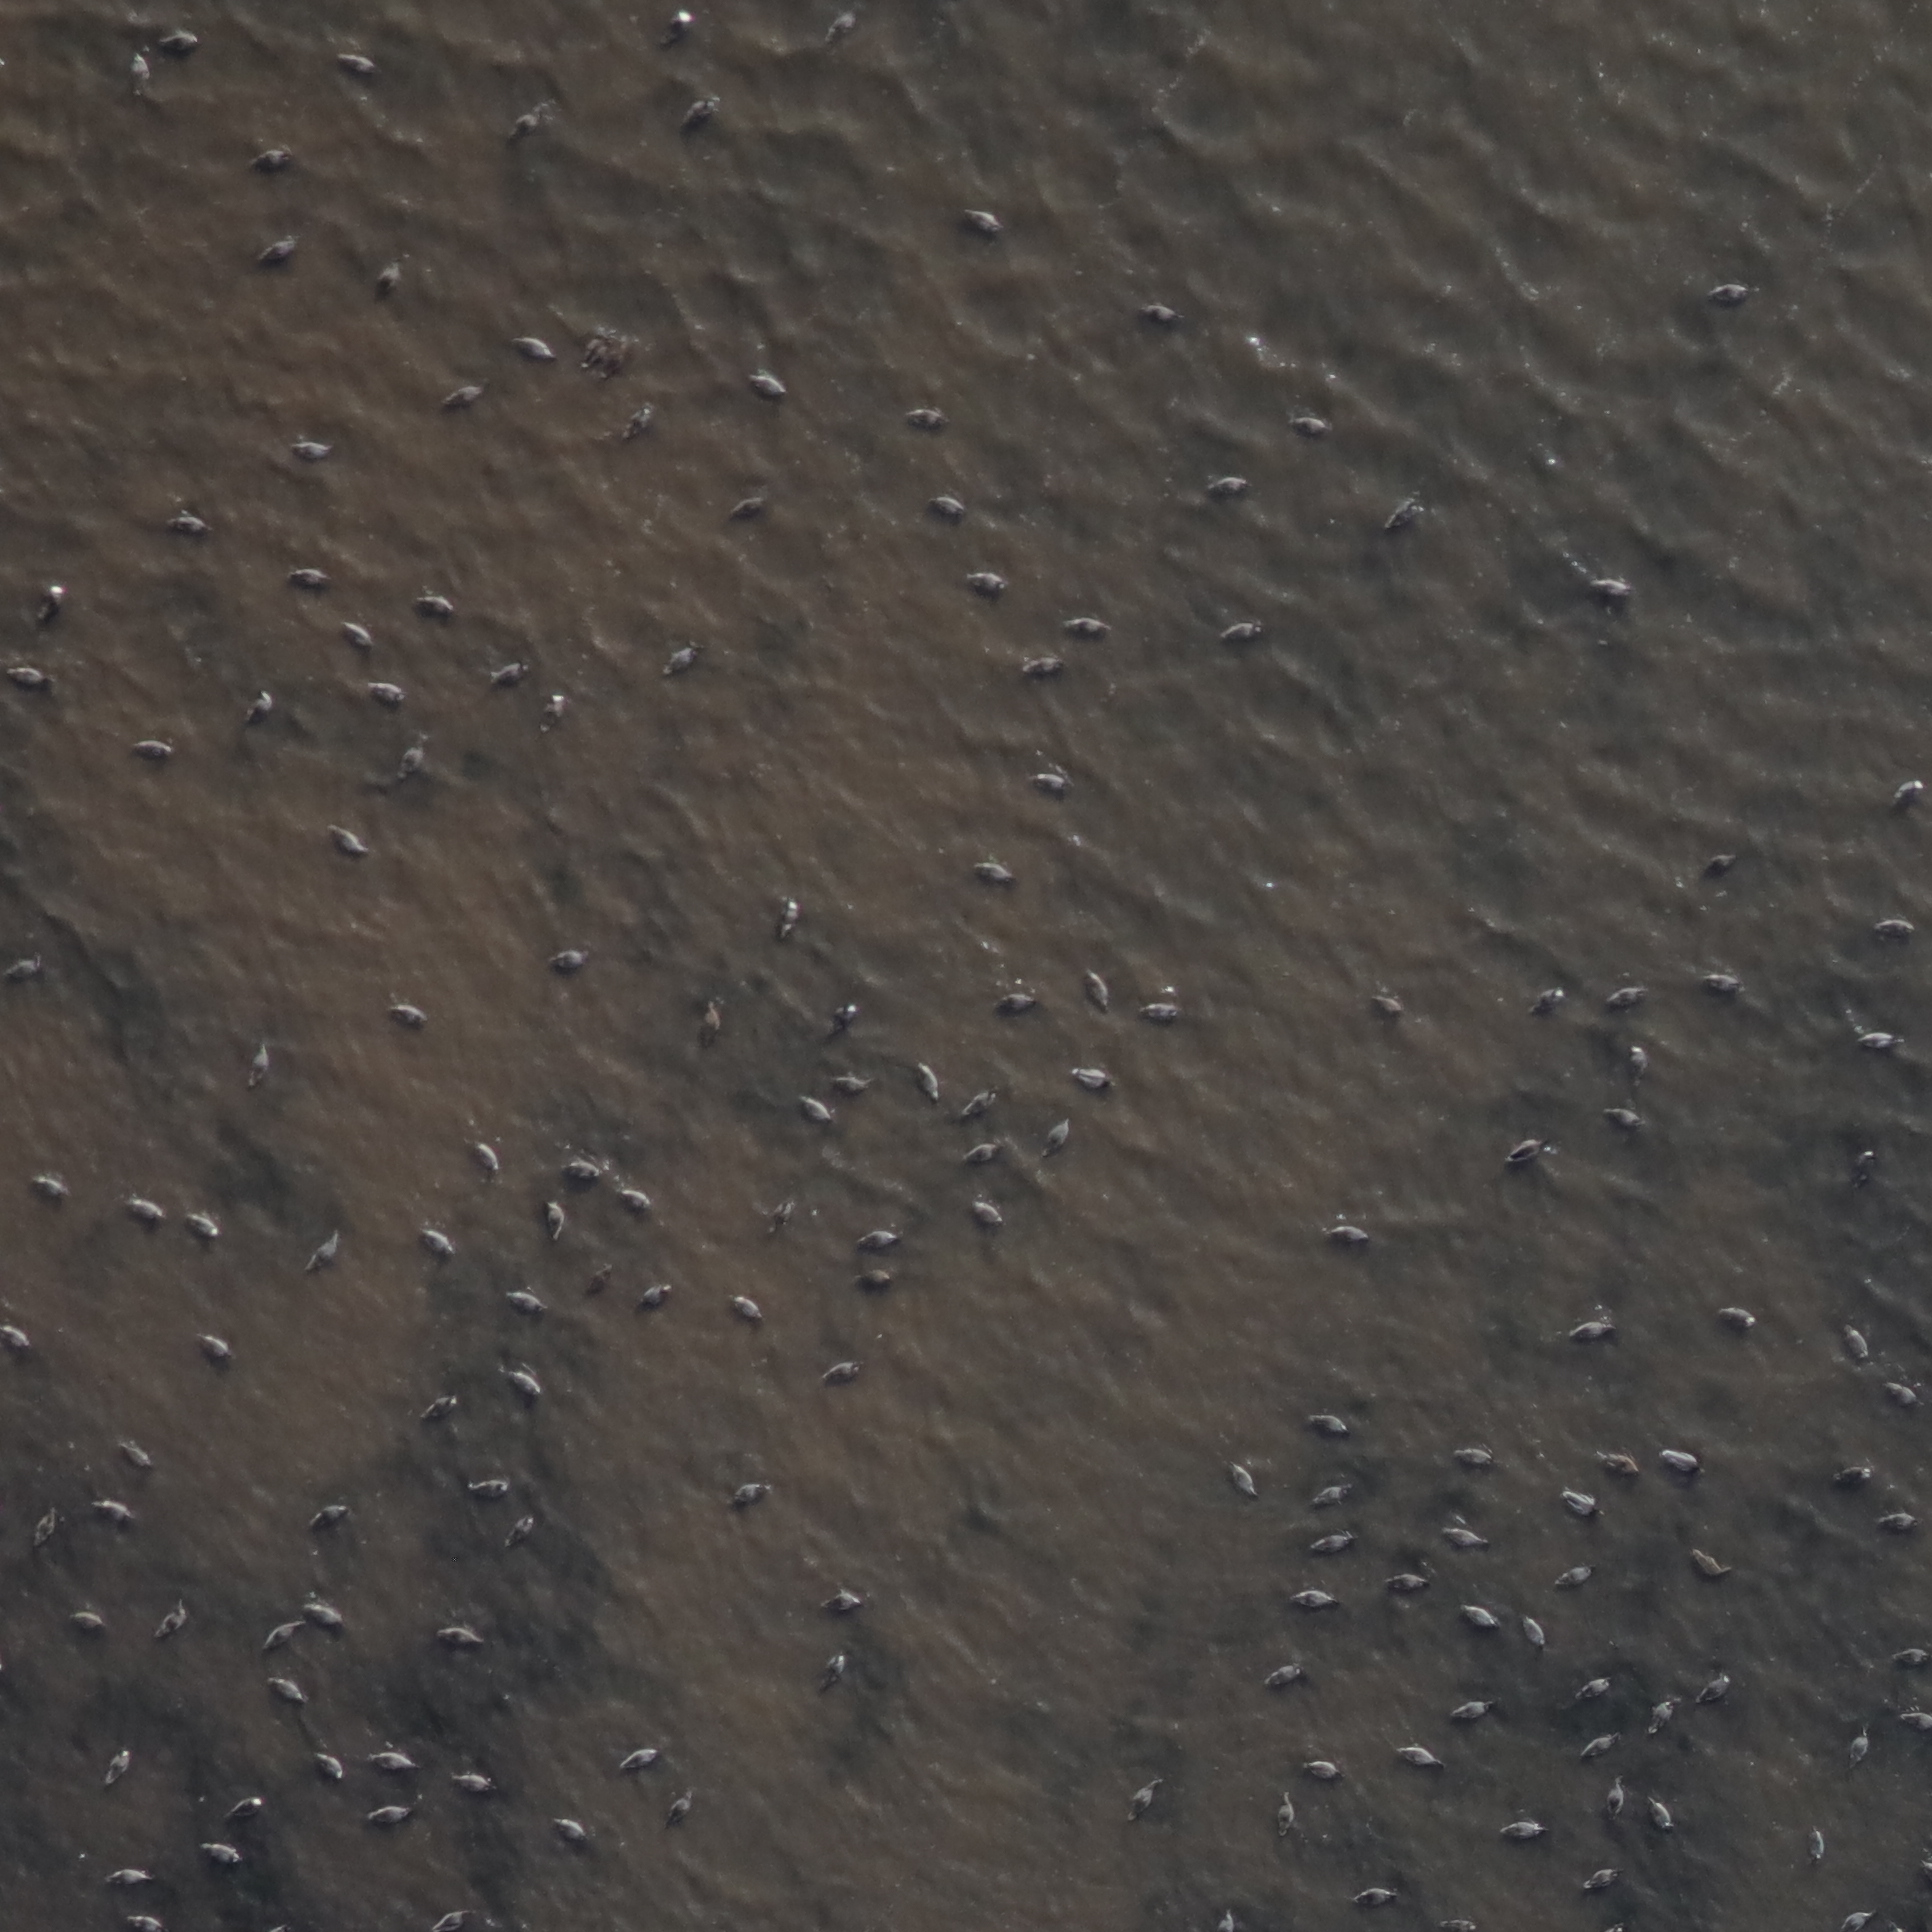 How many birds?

169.